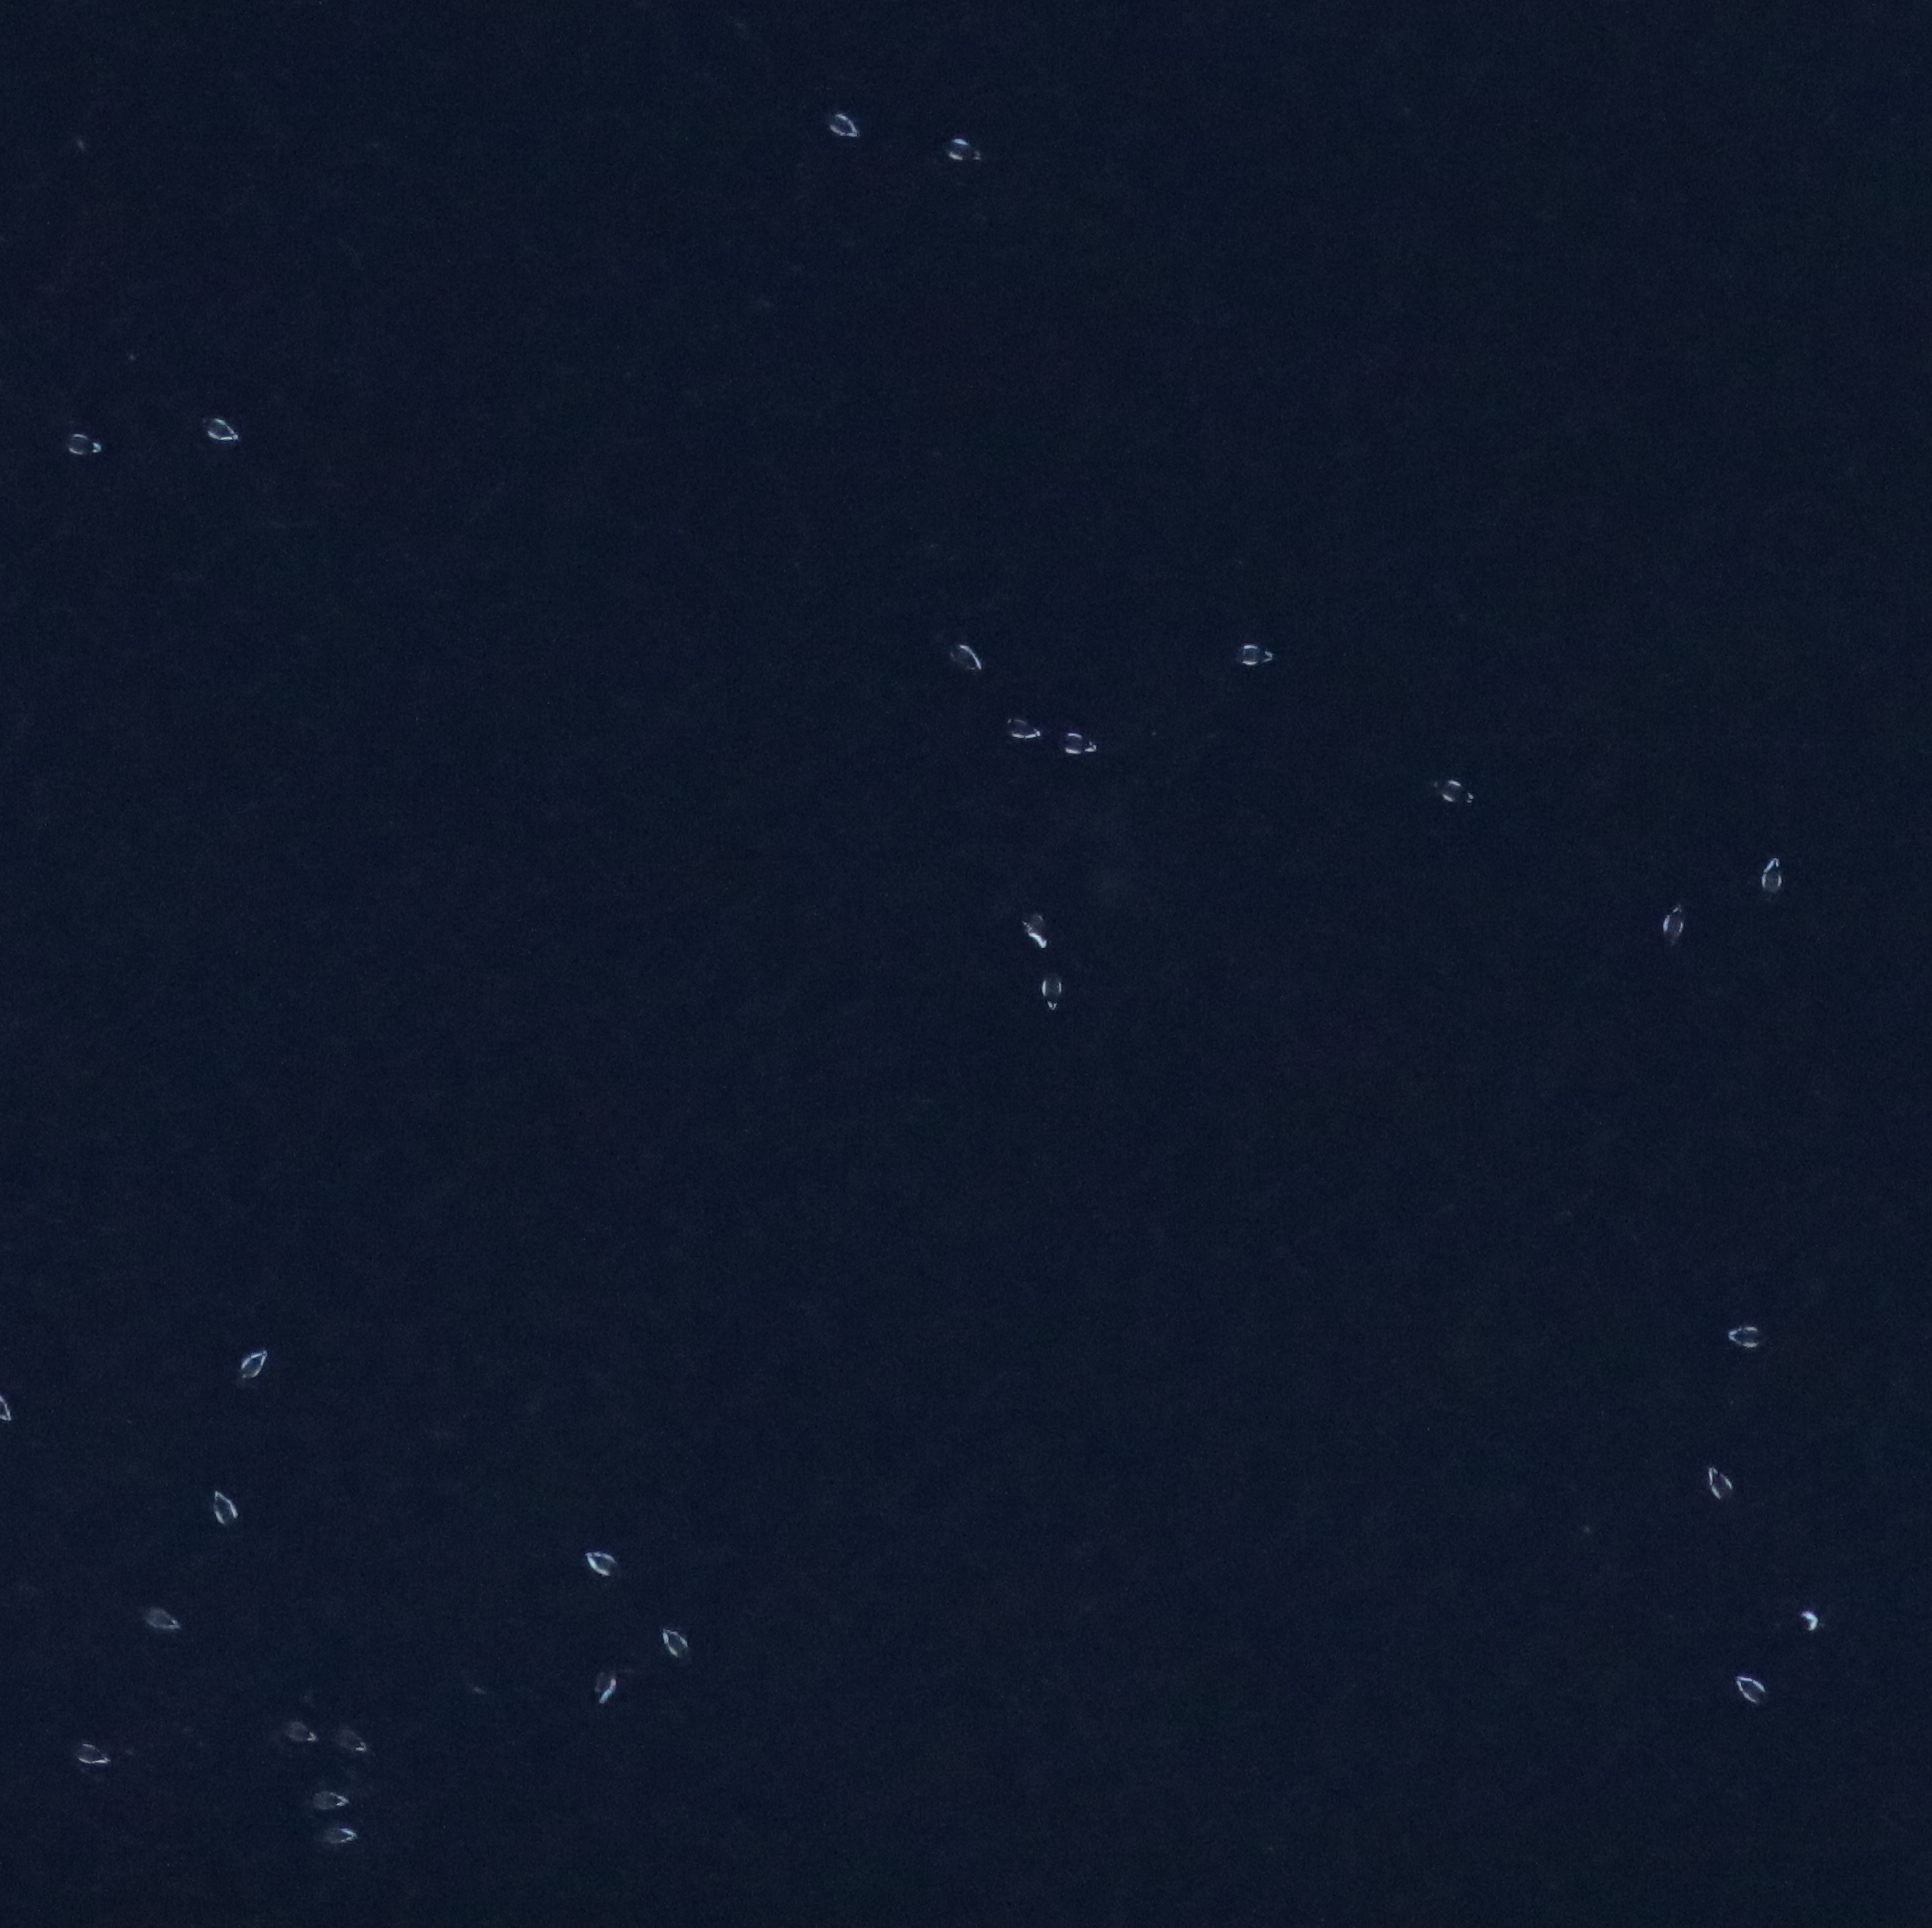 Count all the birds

28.